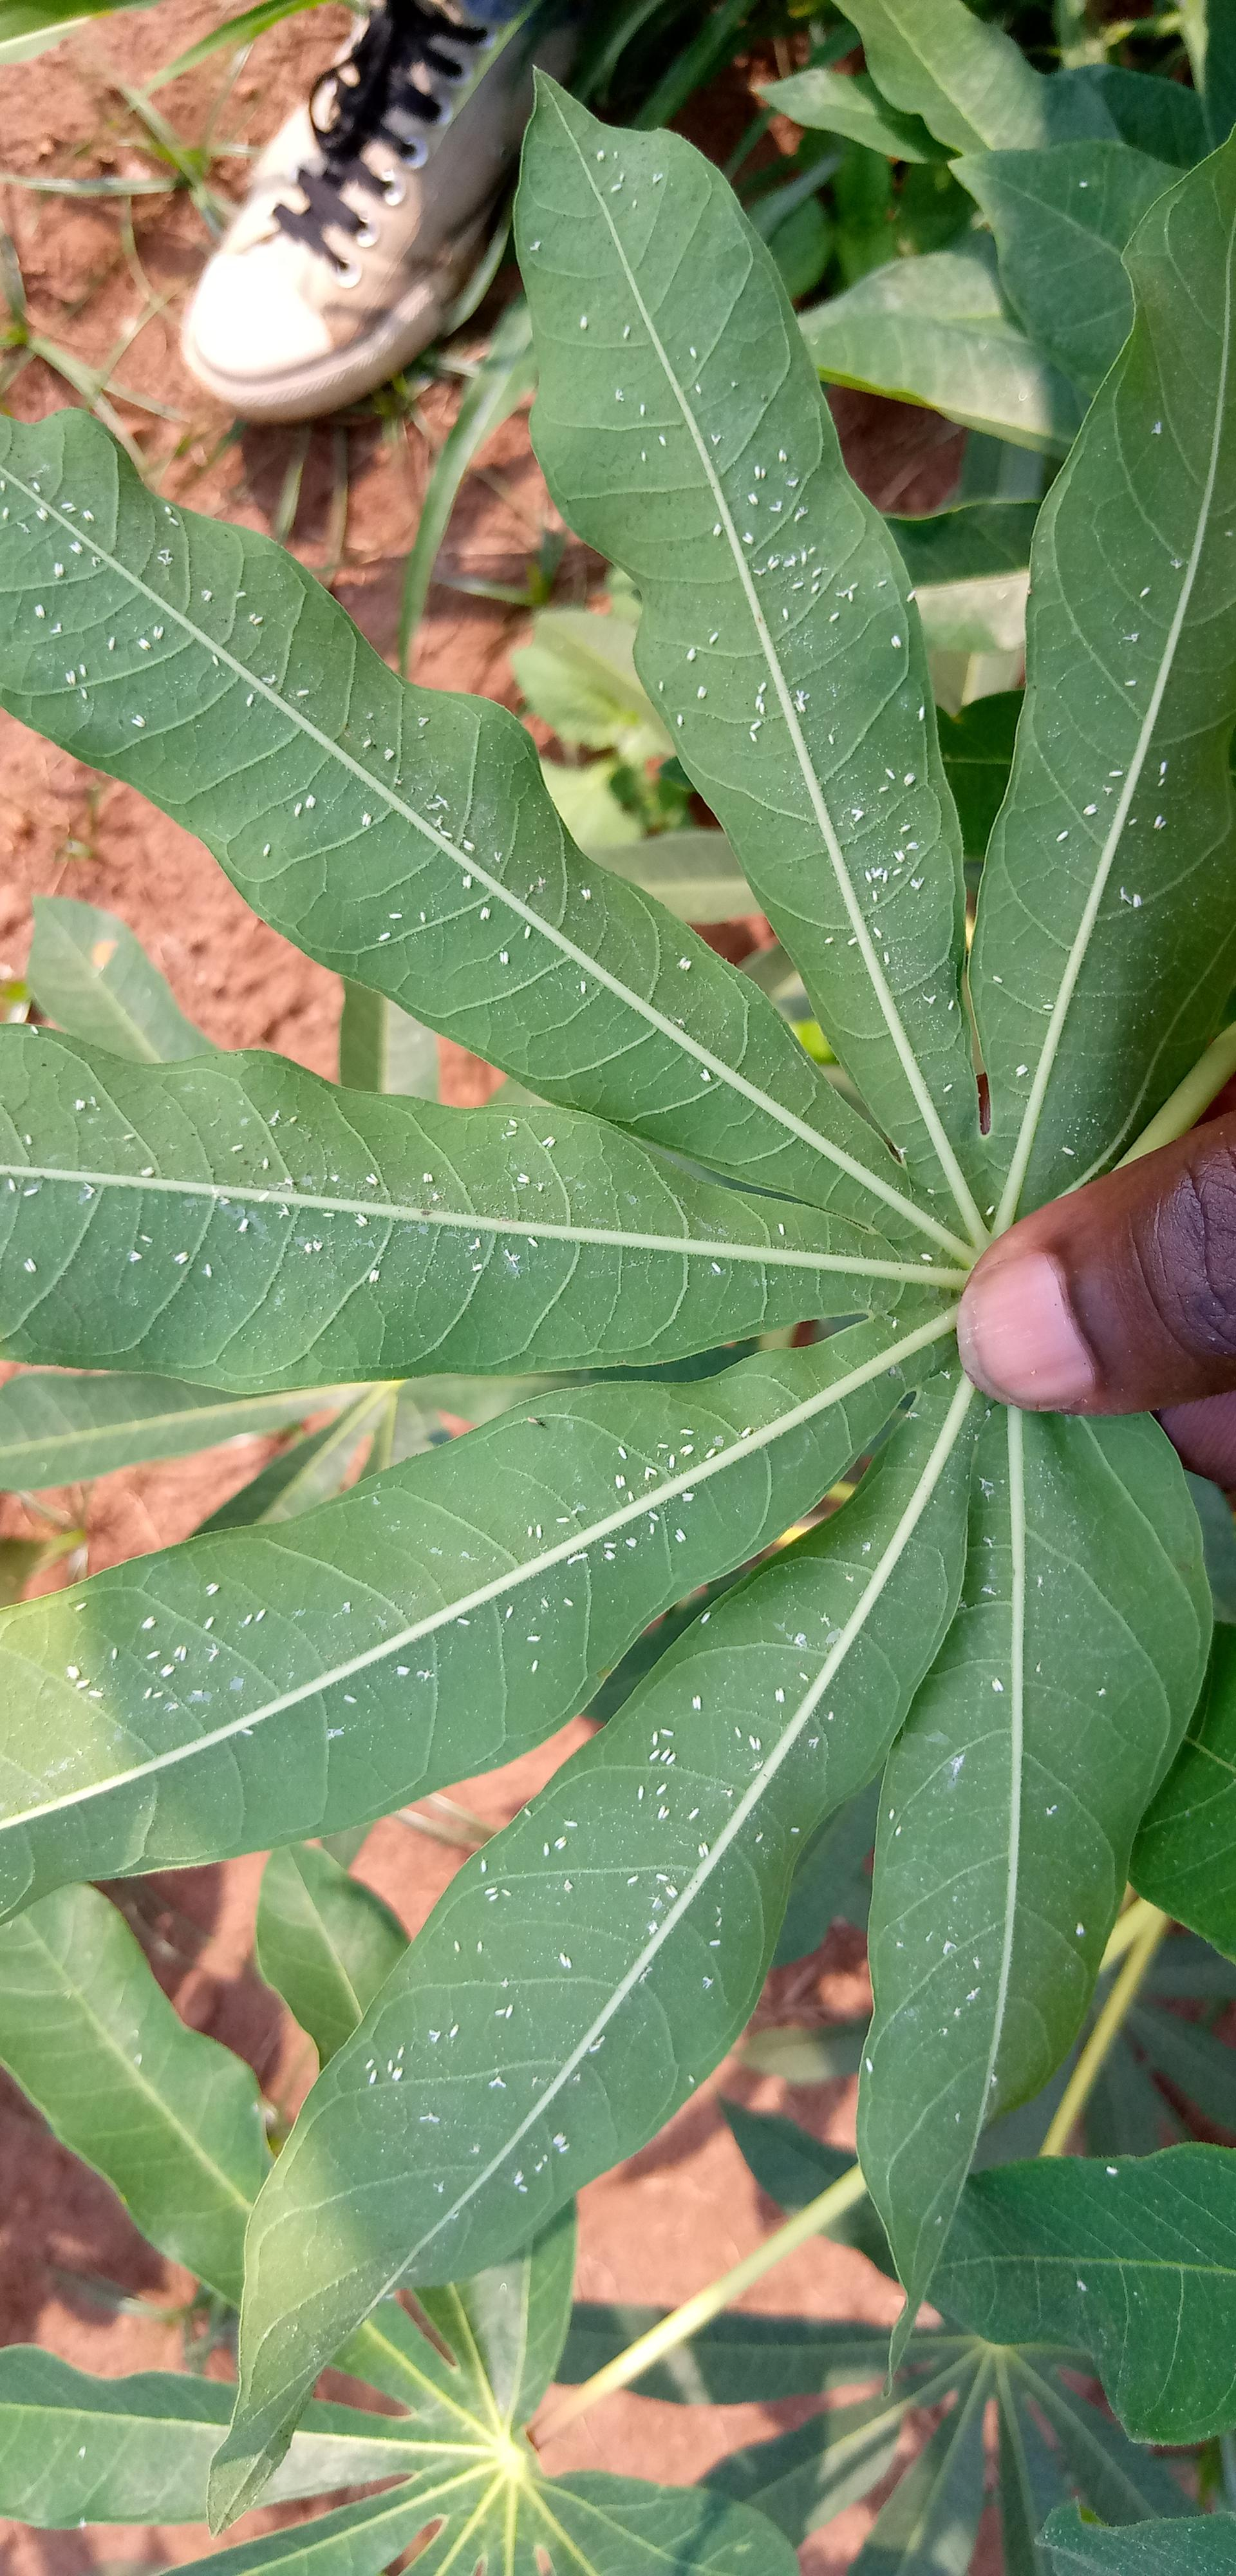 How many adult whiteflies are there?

322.